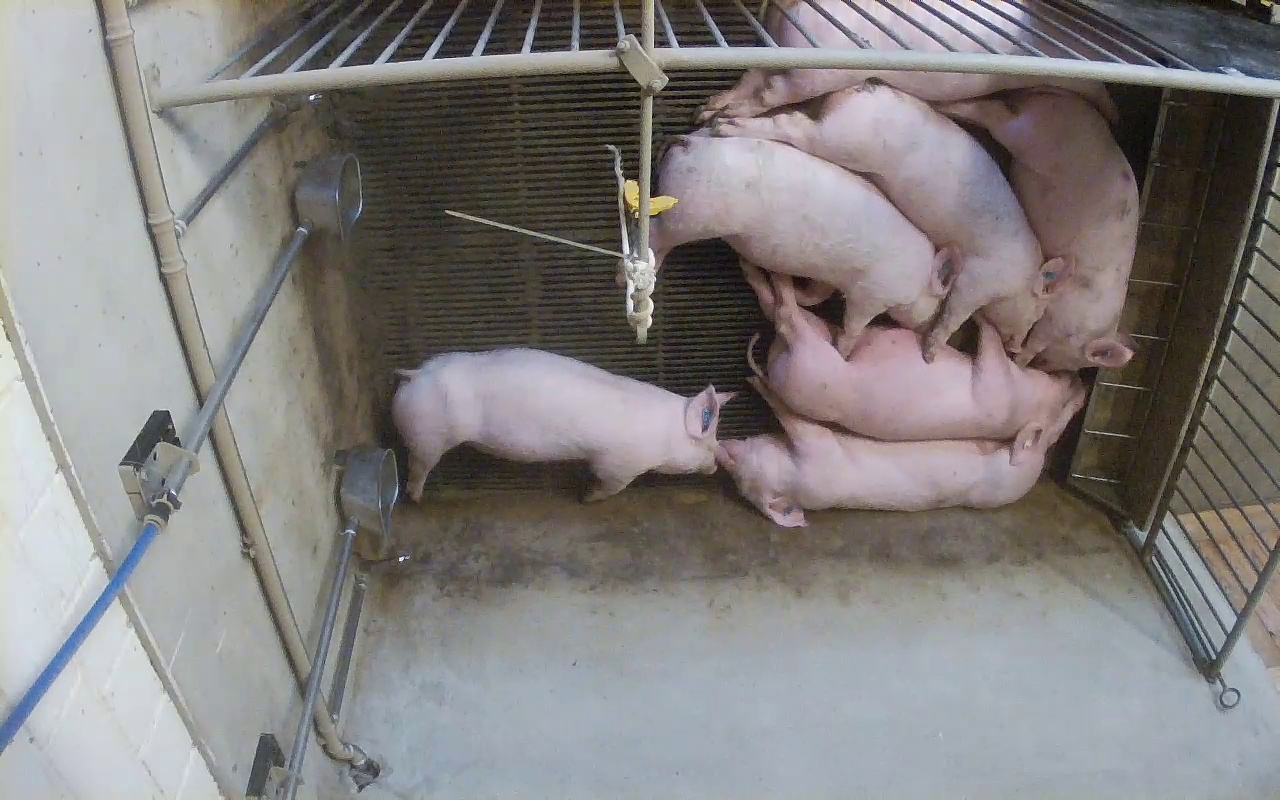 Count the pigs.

7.